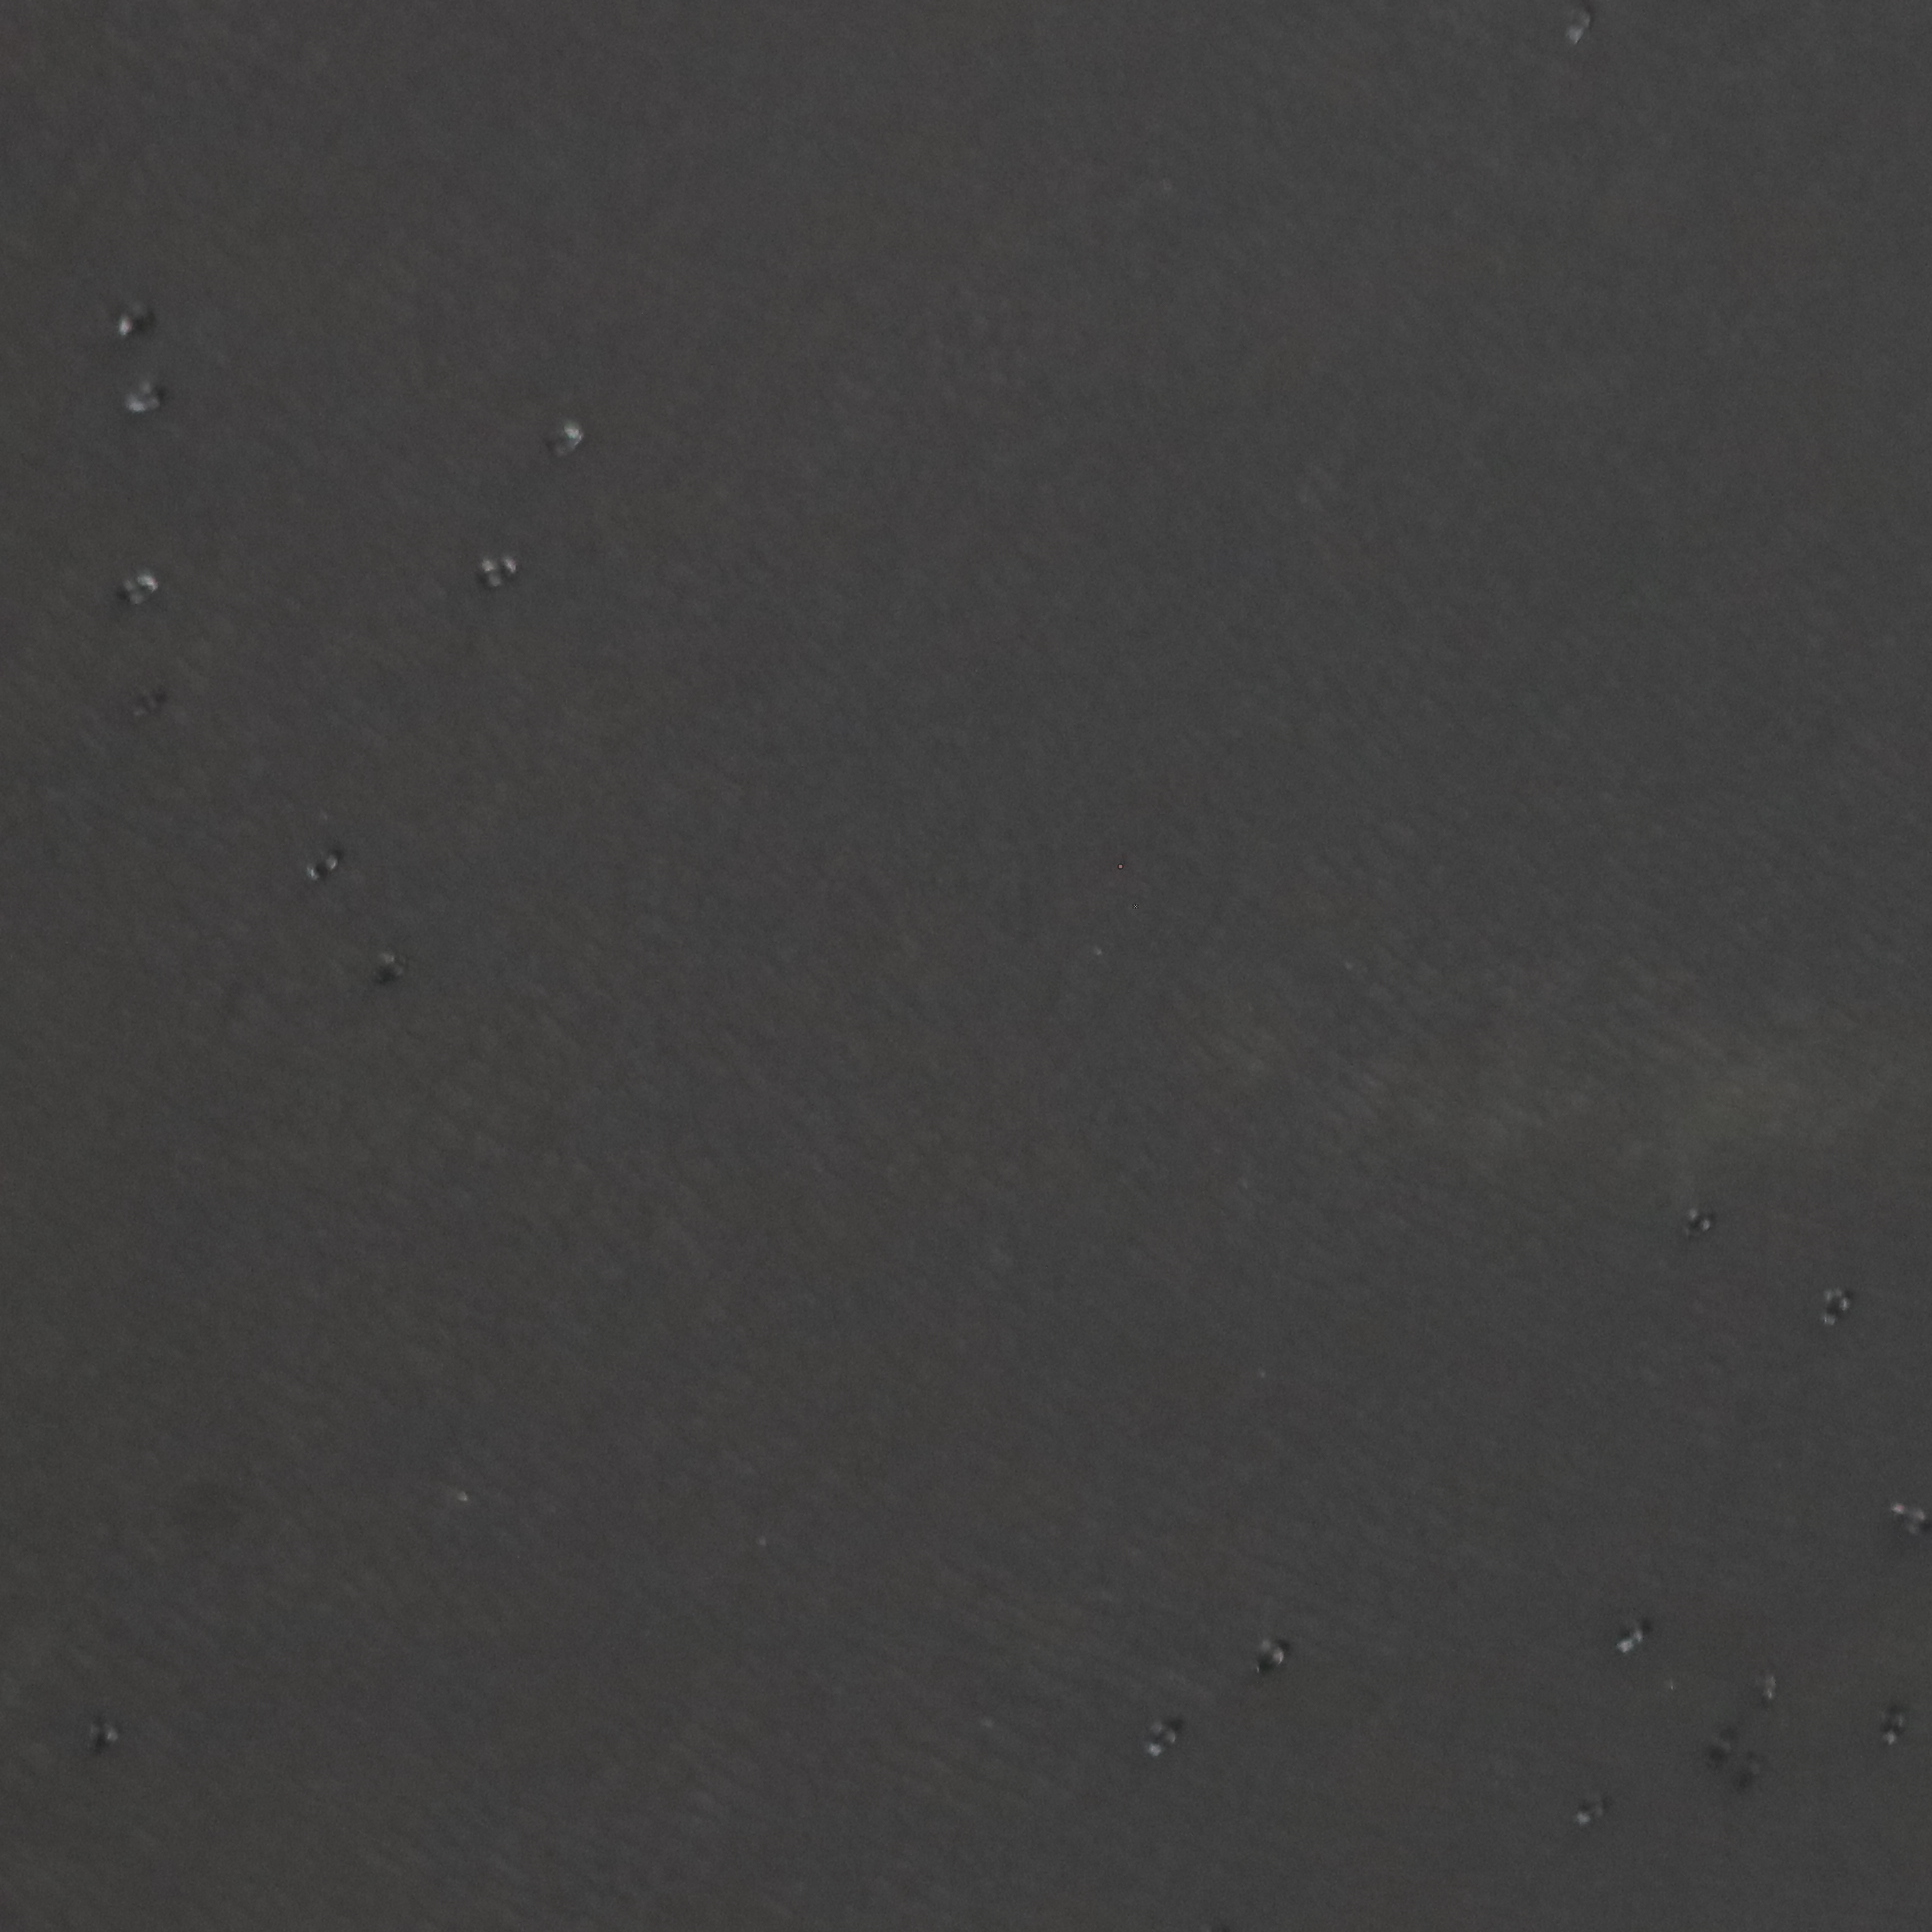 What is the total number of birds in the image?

21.